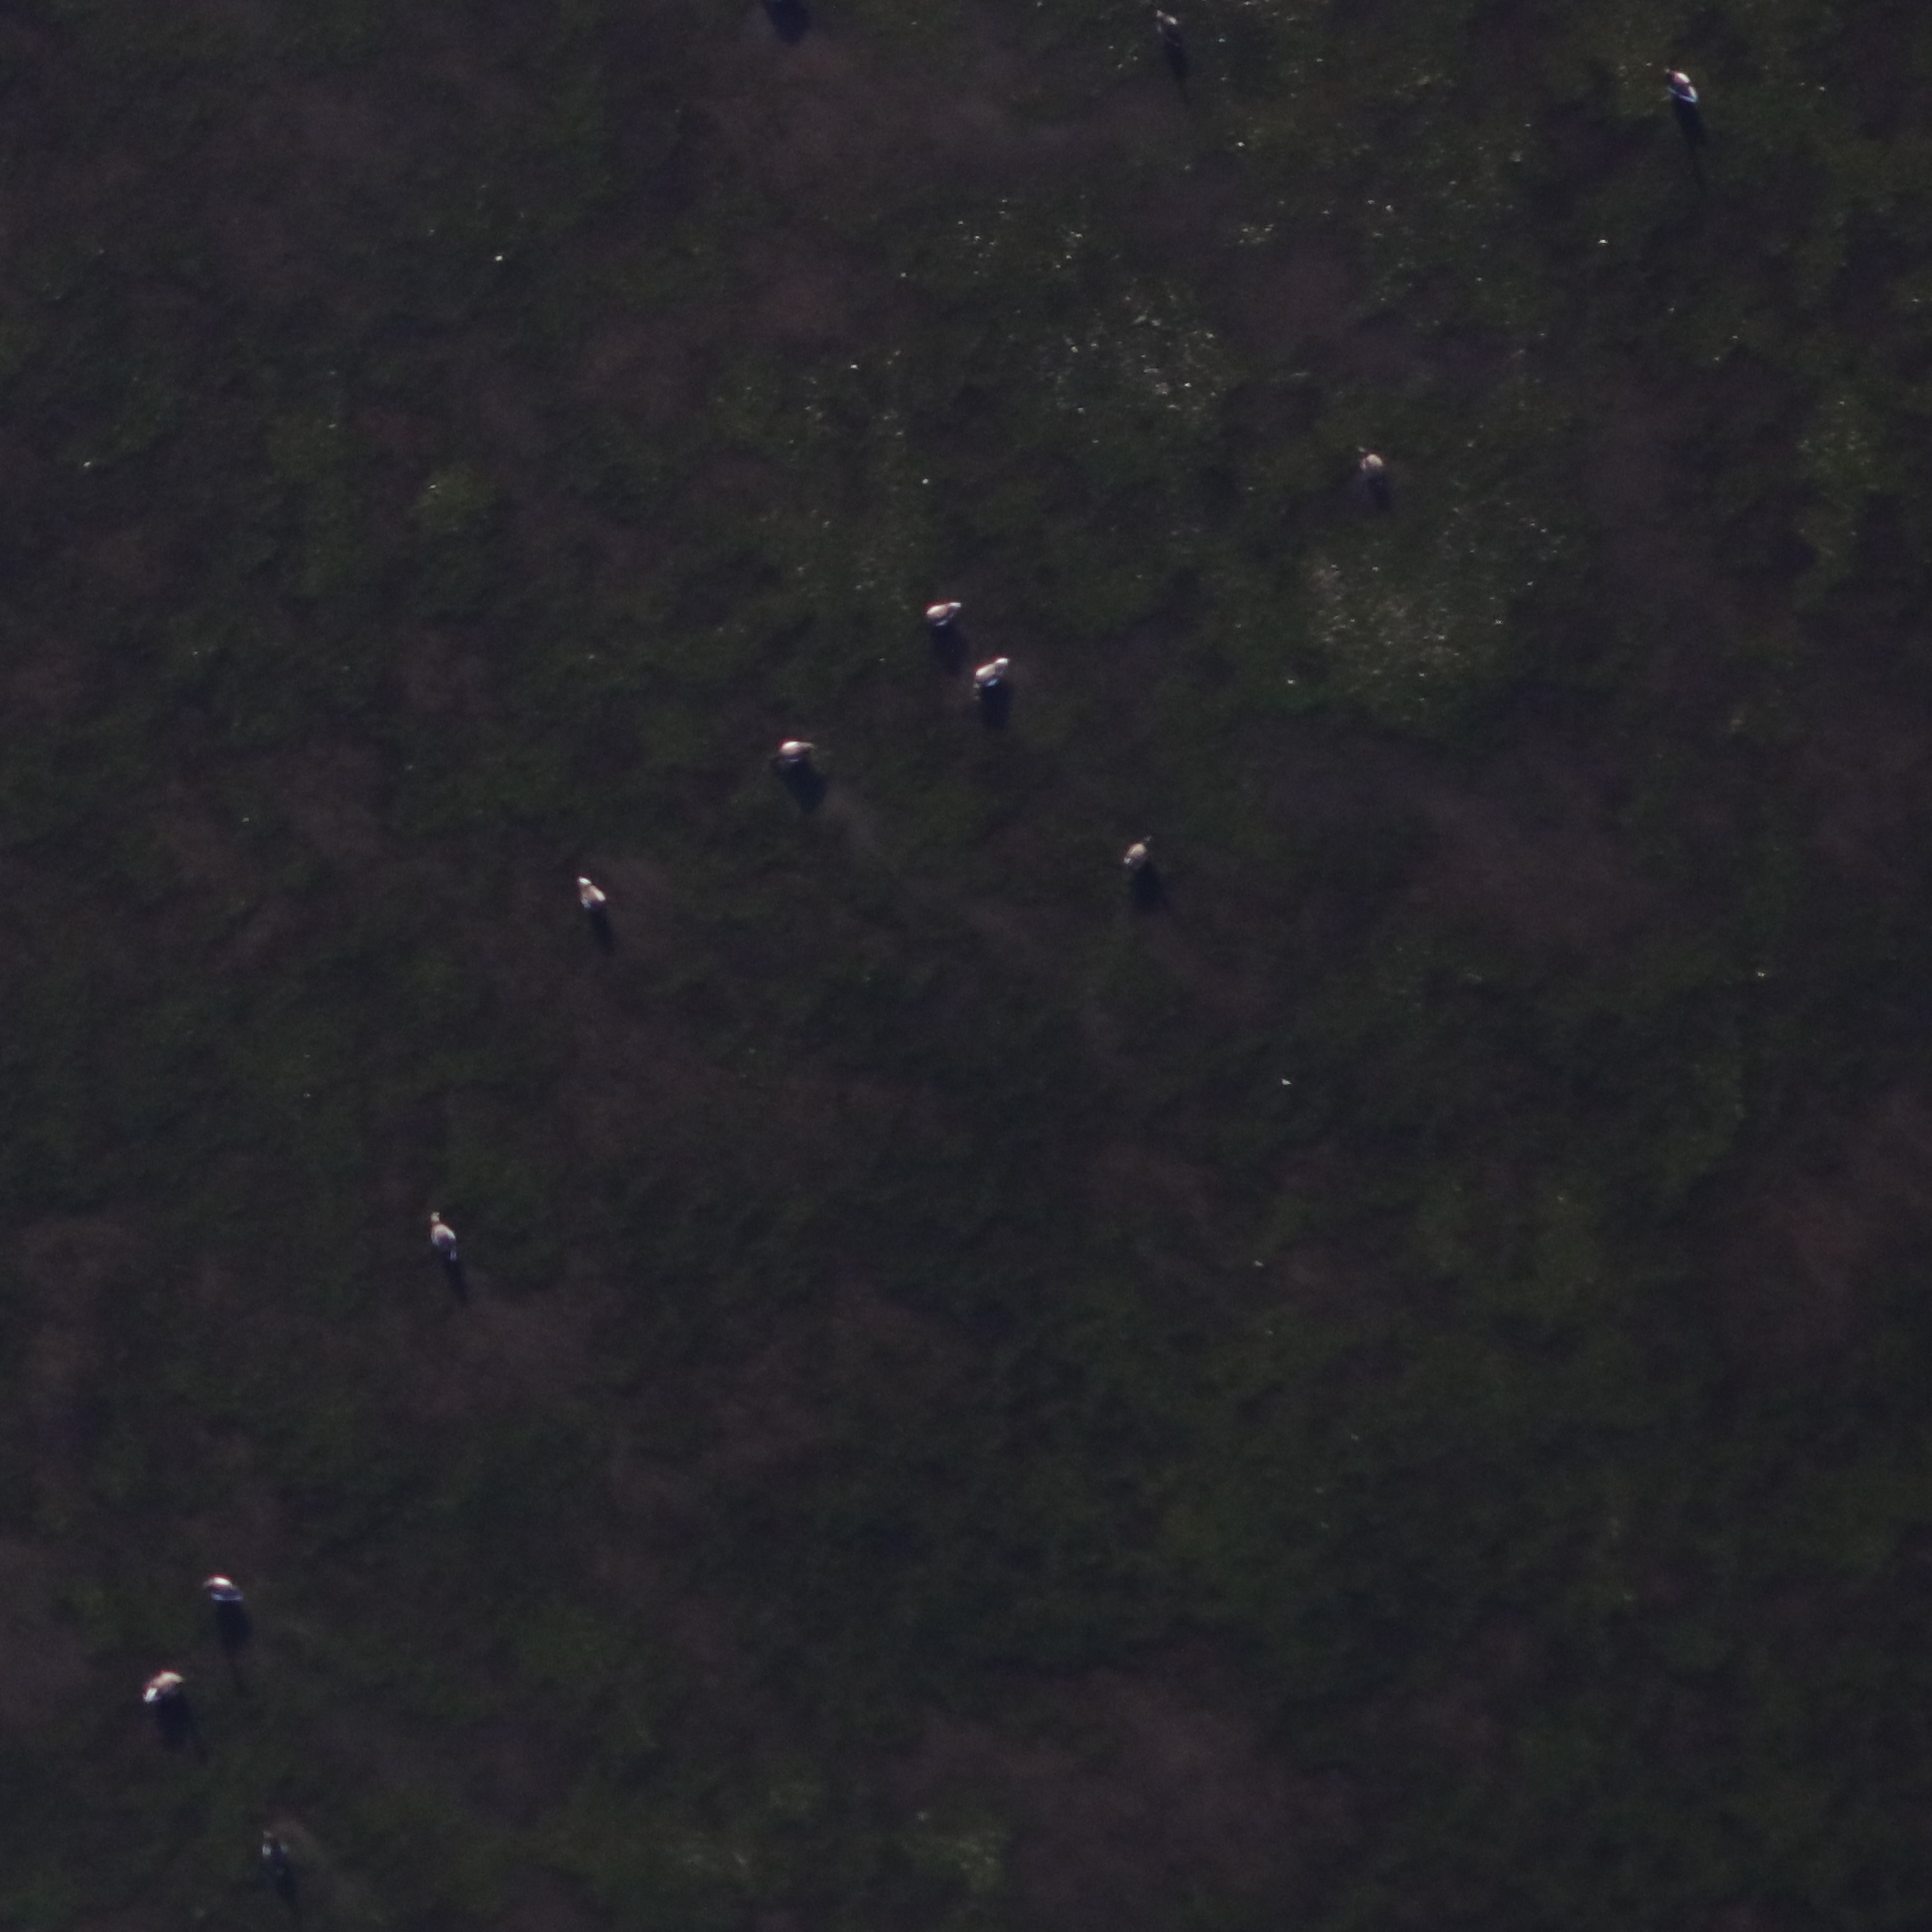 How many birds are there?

12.